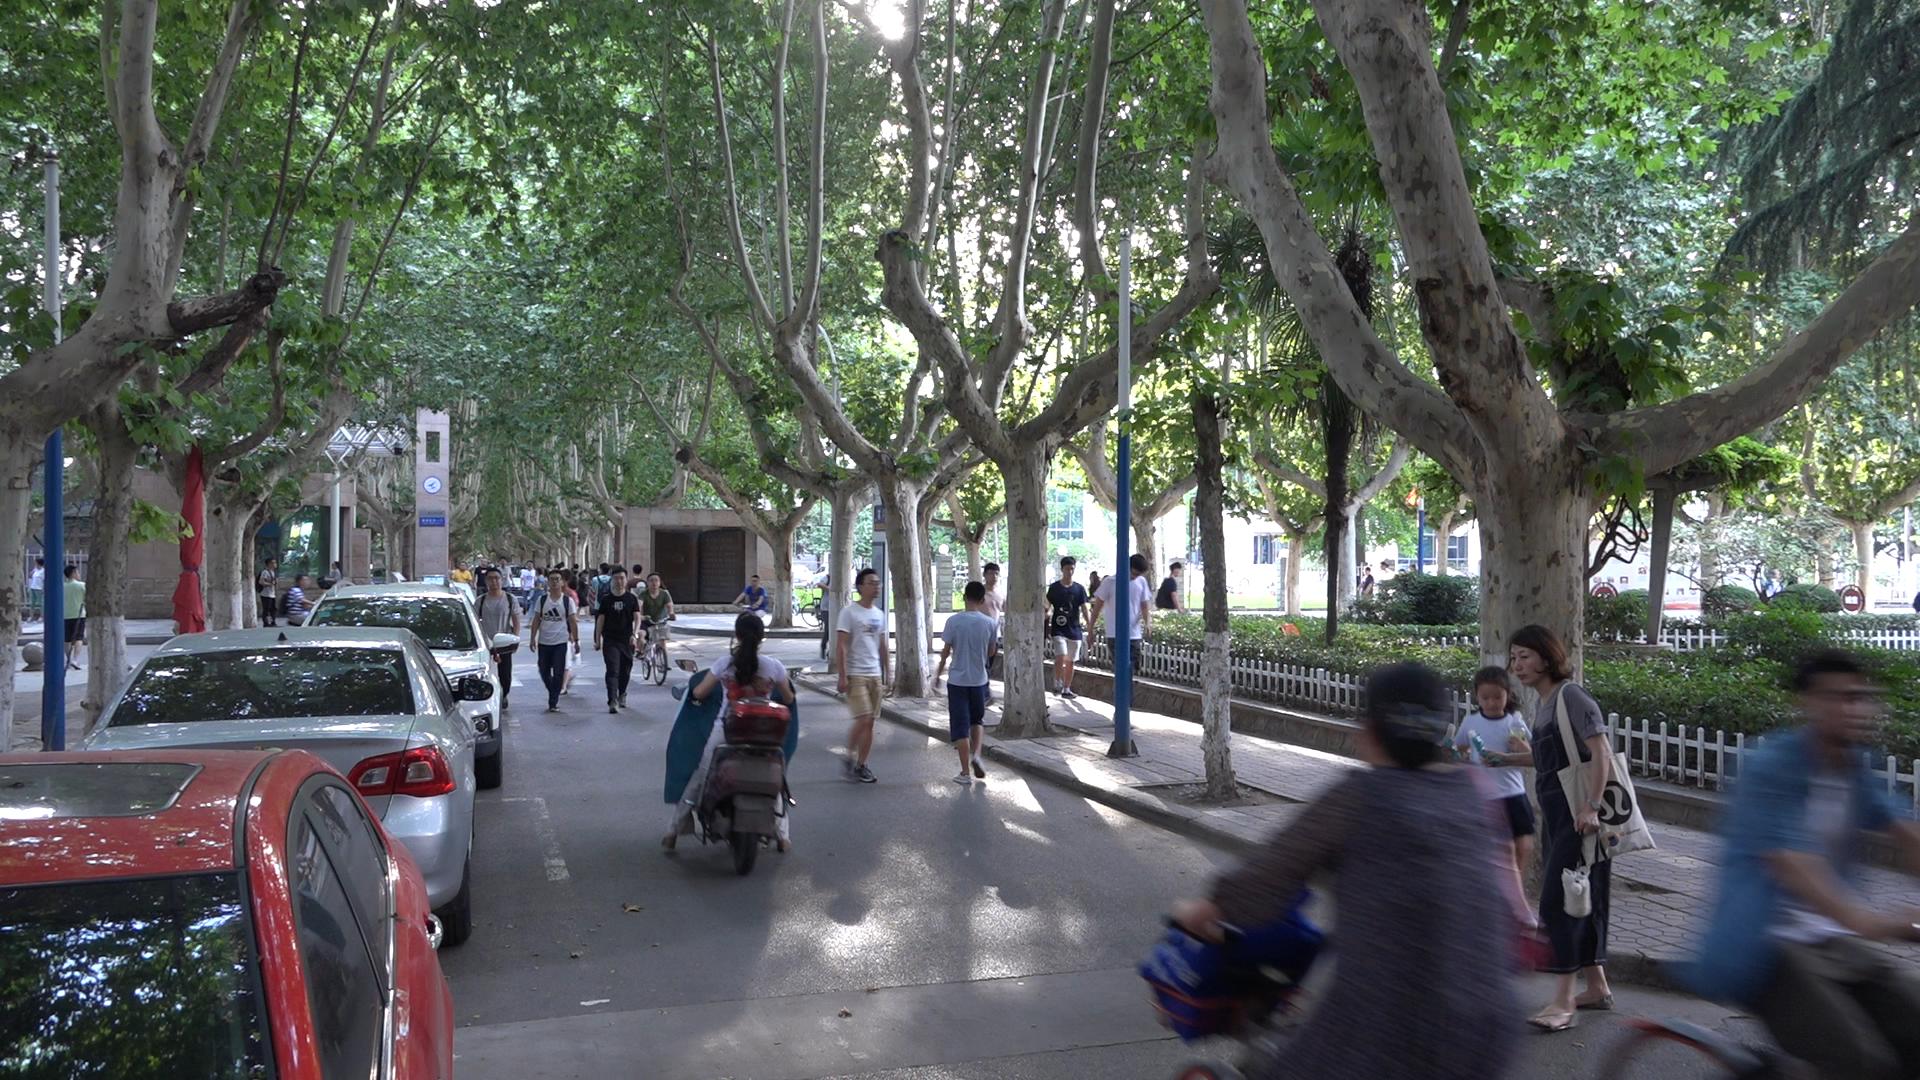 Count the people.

47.